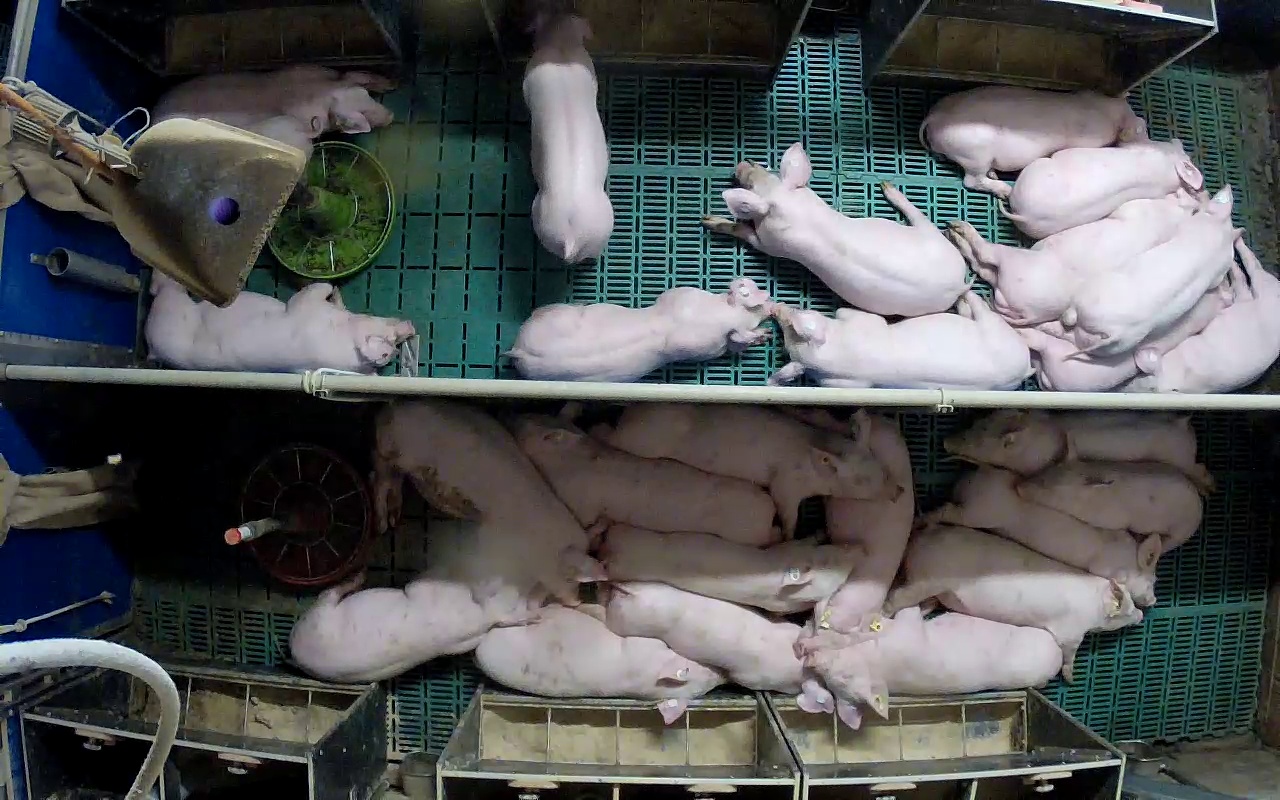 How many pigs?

26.